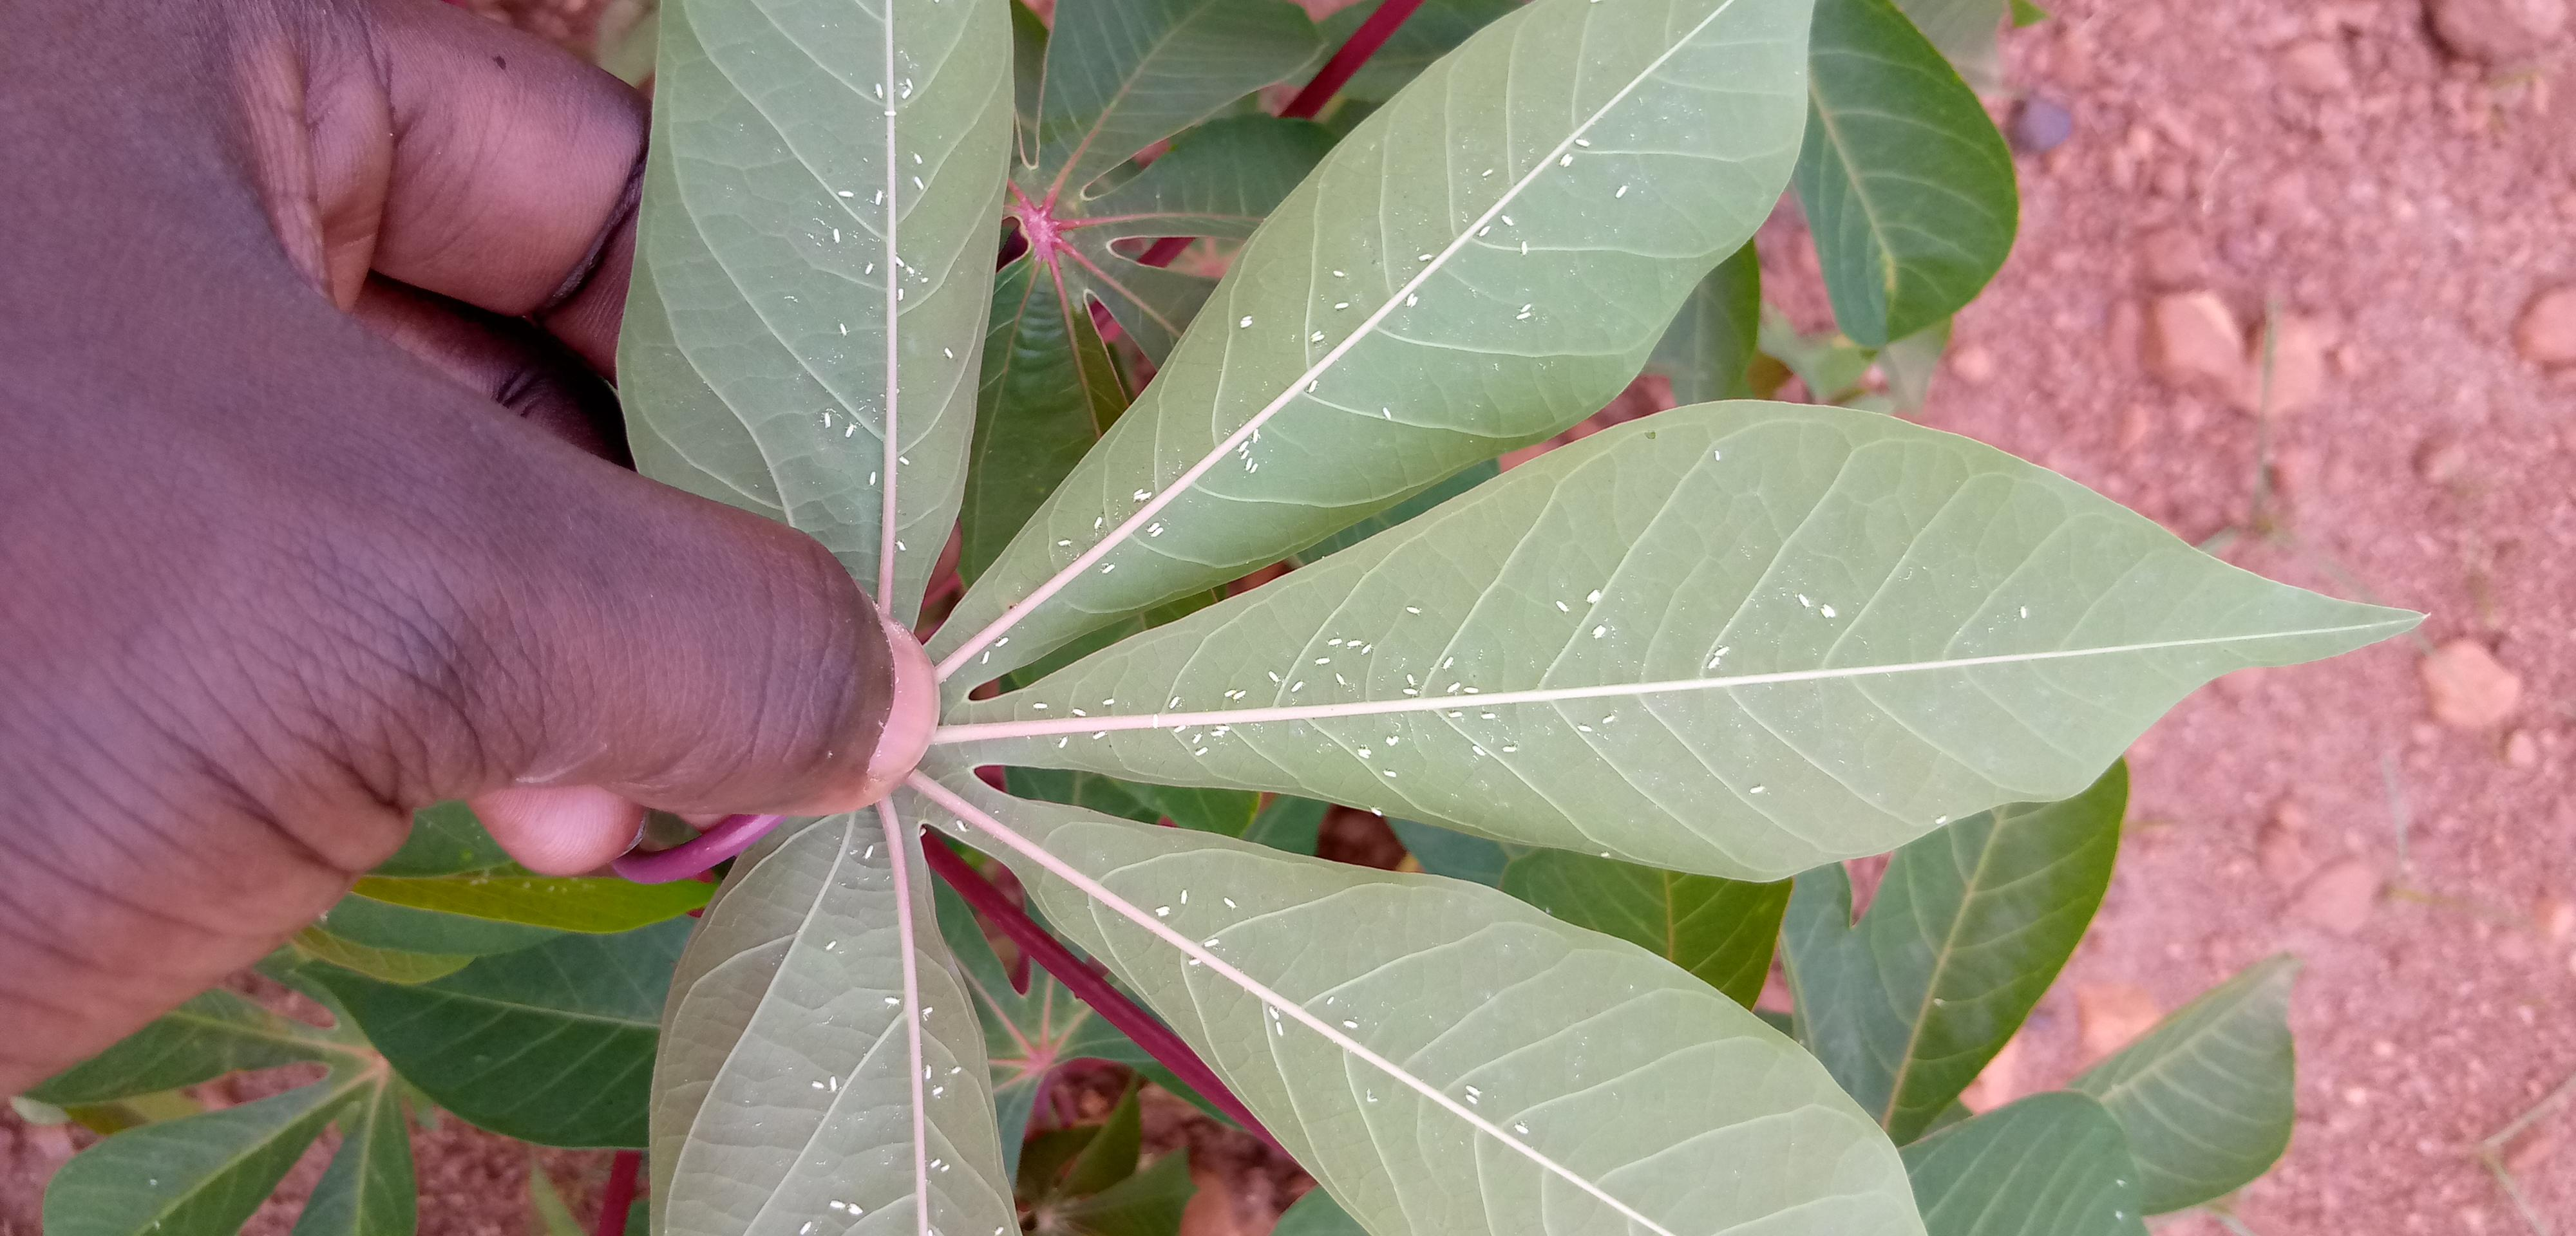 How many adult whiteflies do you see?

140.